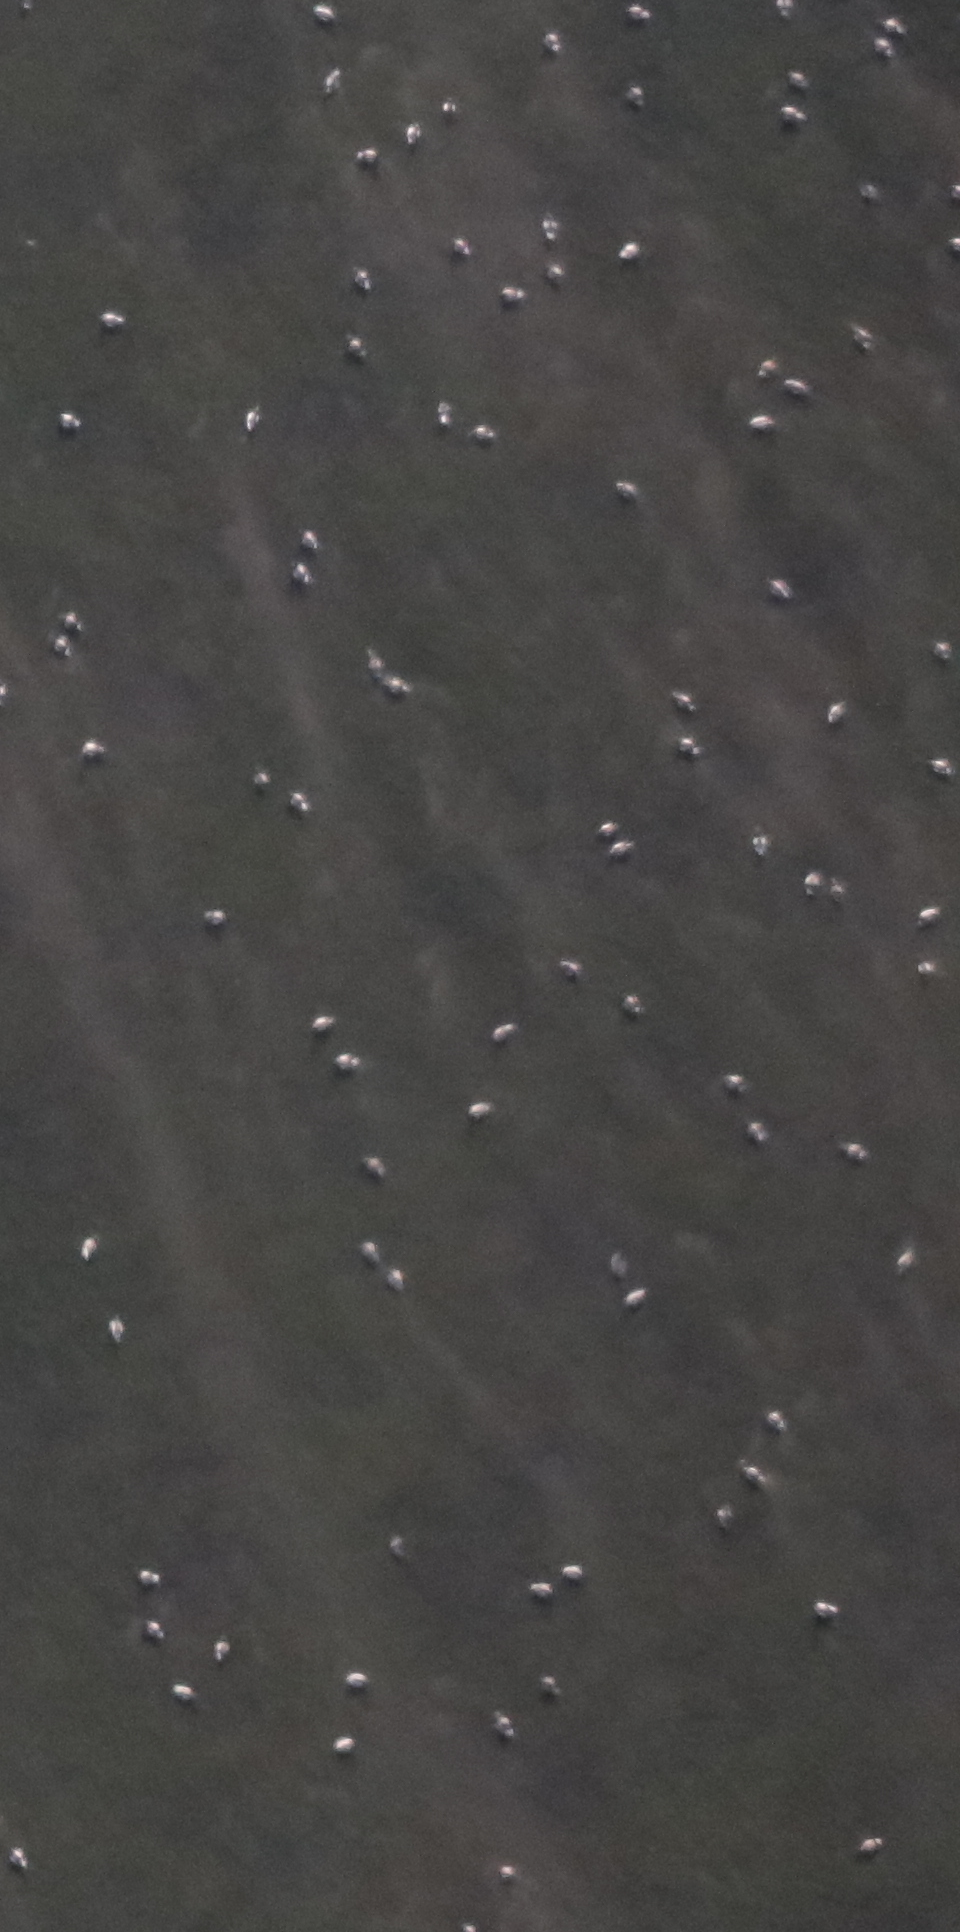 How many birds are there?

92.